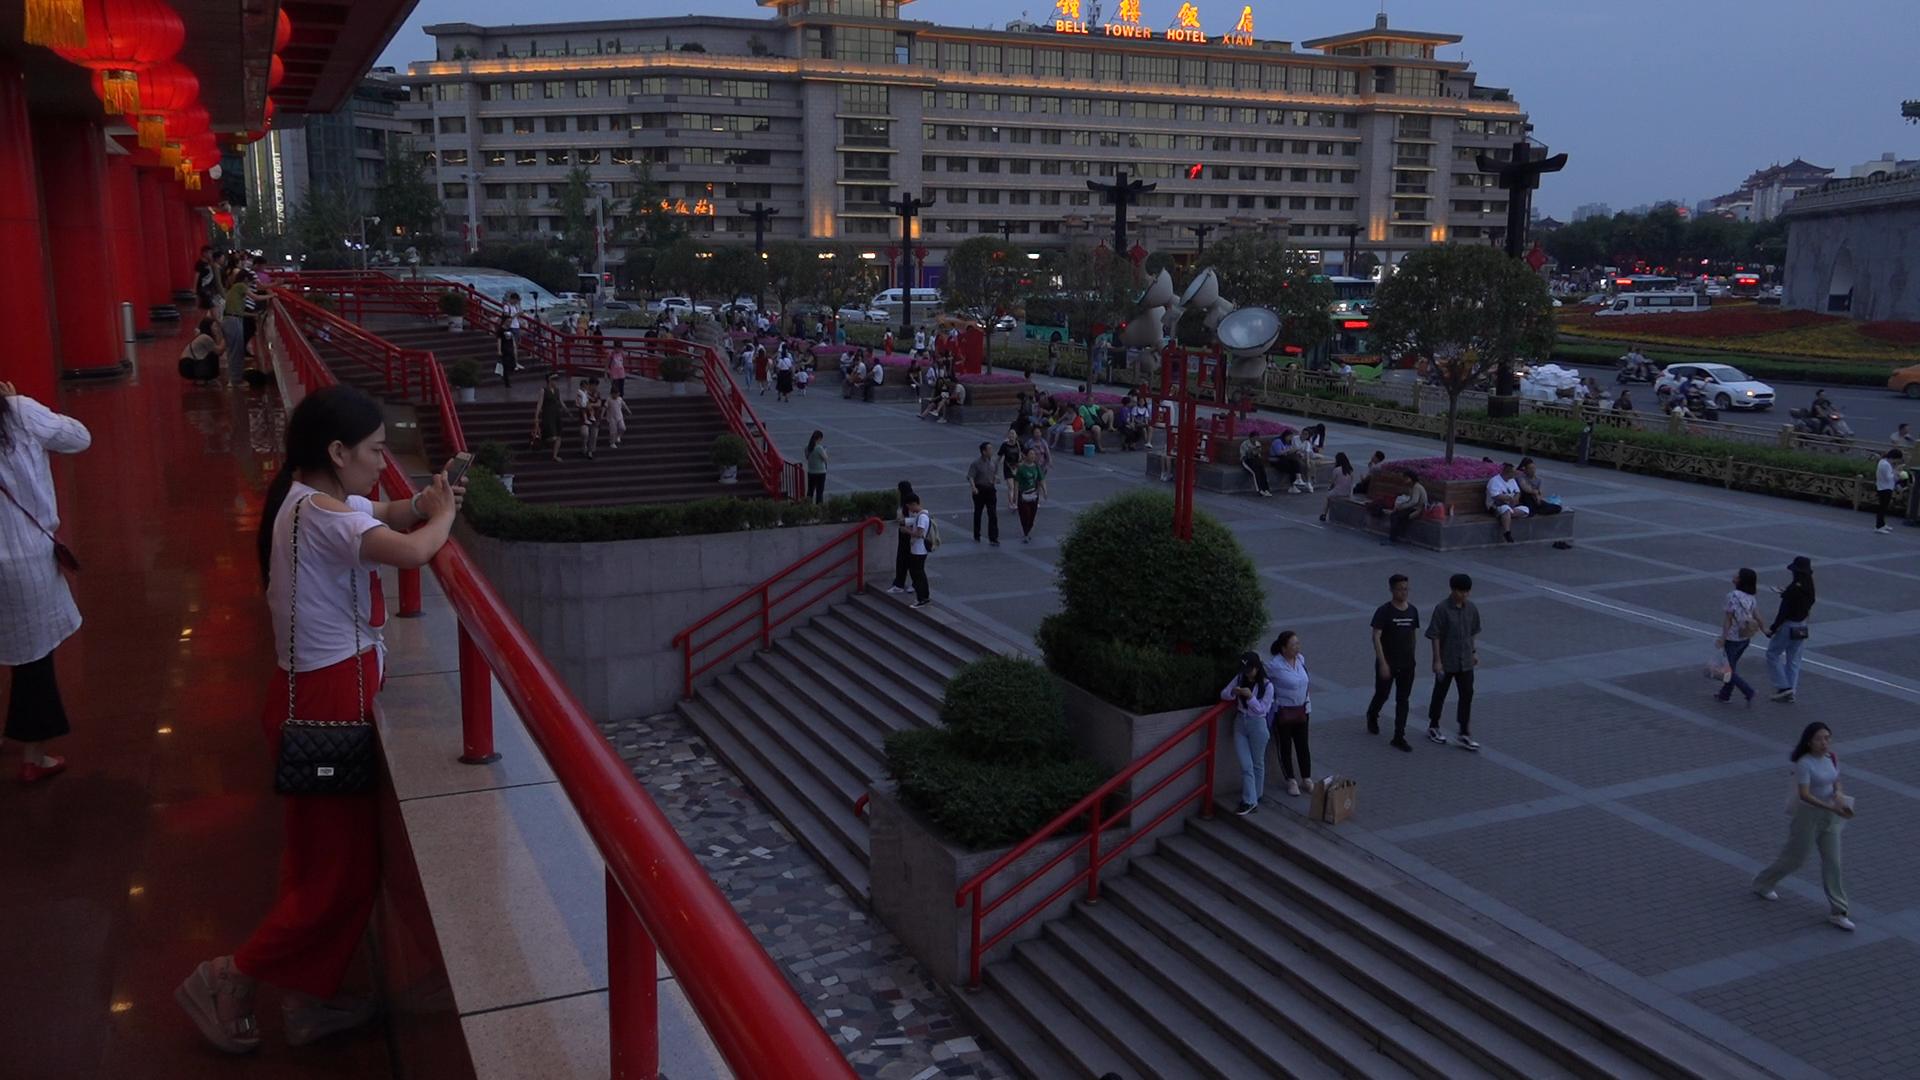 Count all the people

112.